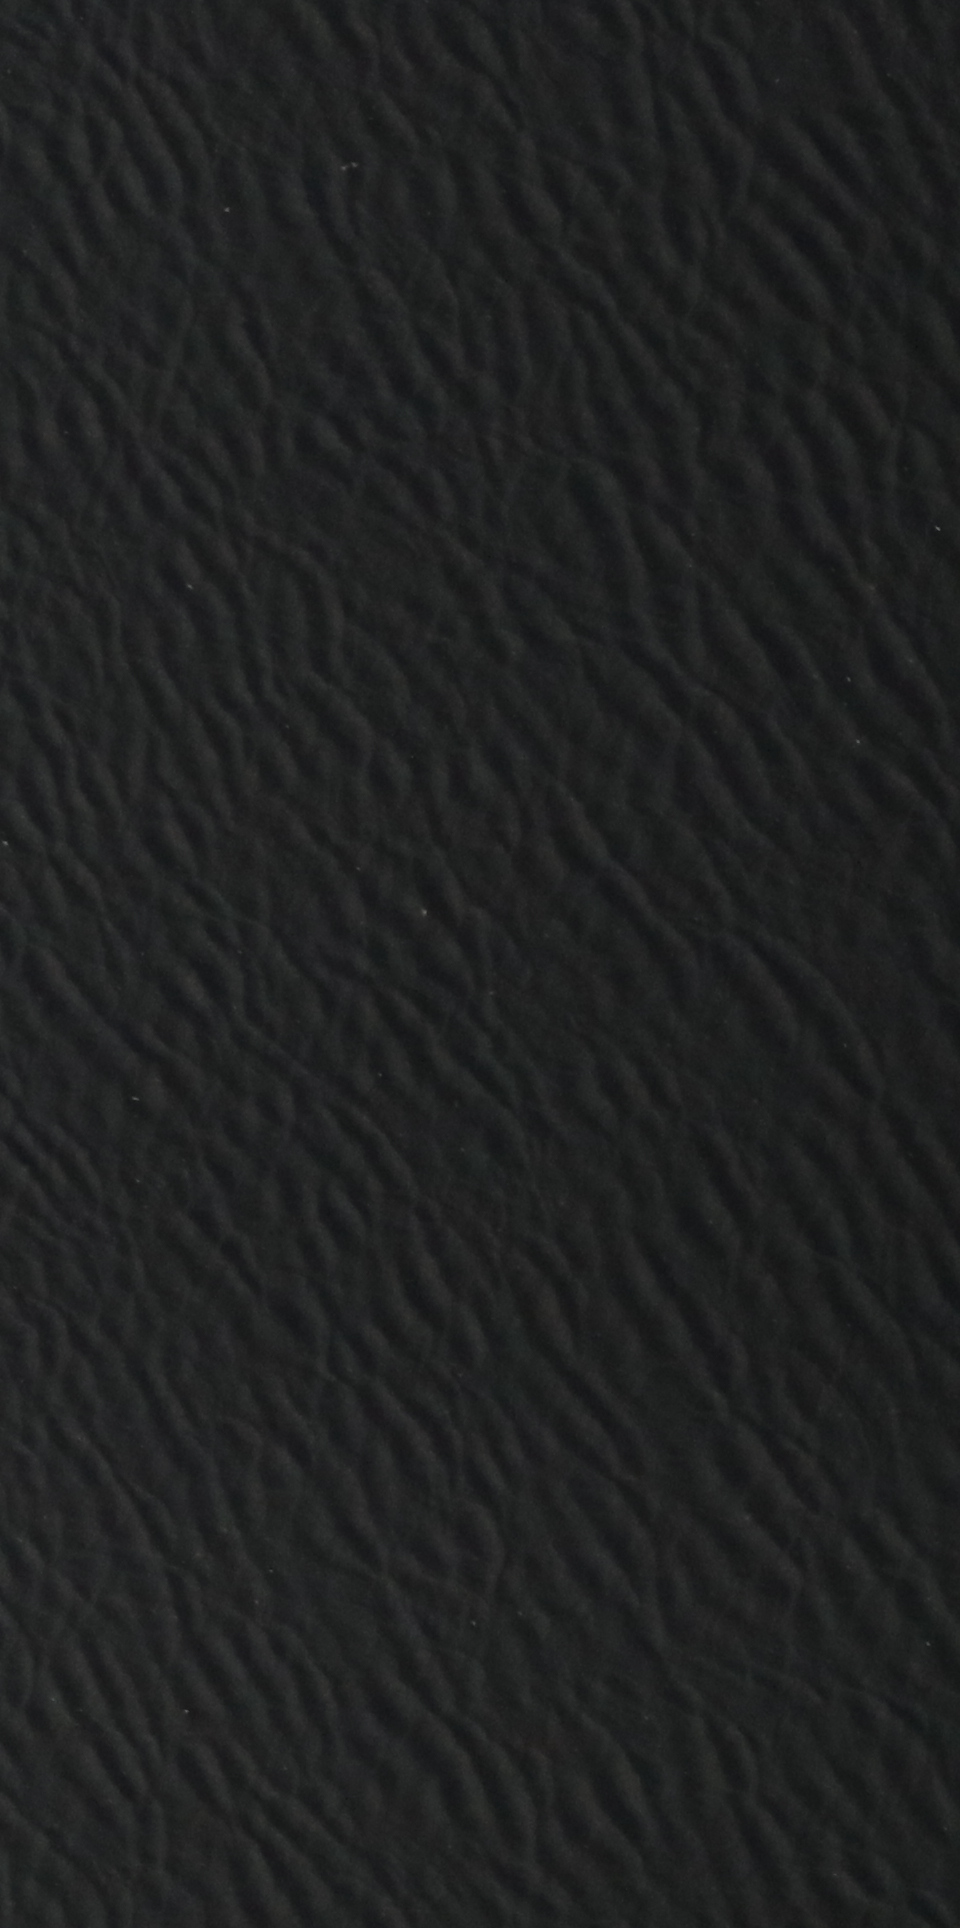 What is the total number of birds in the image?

0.